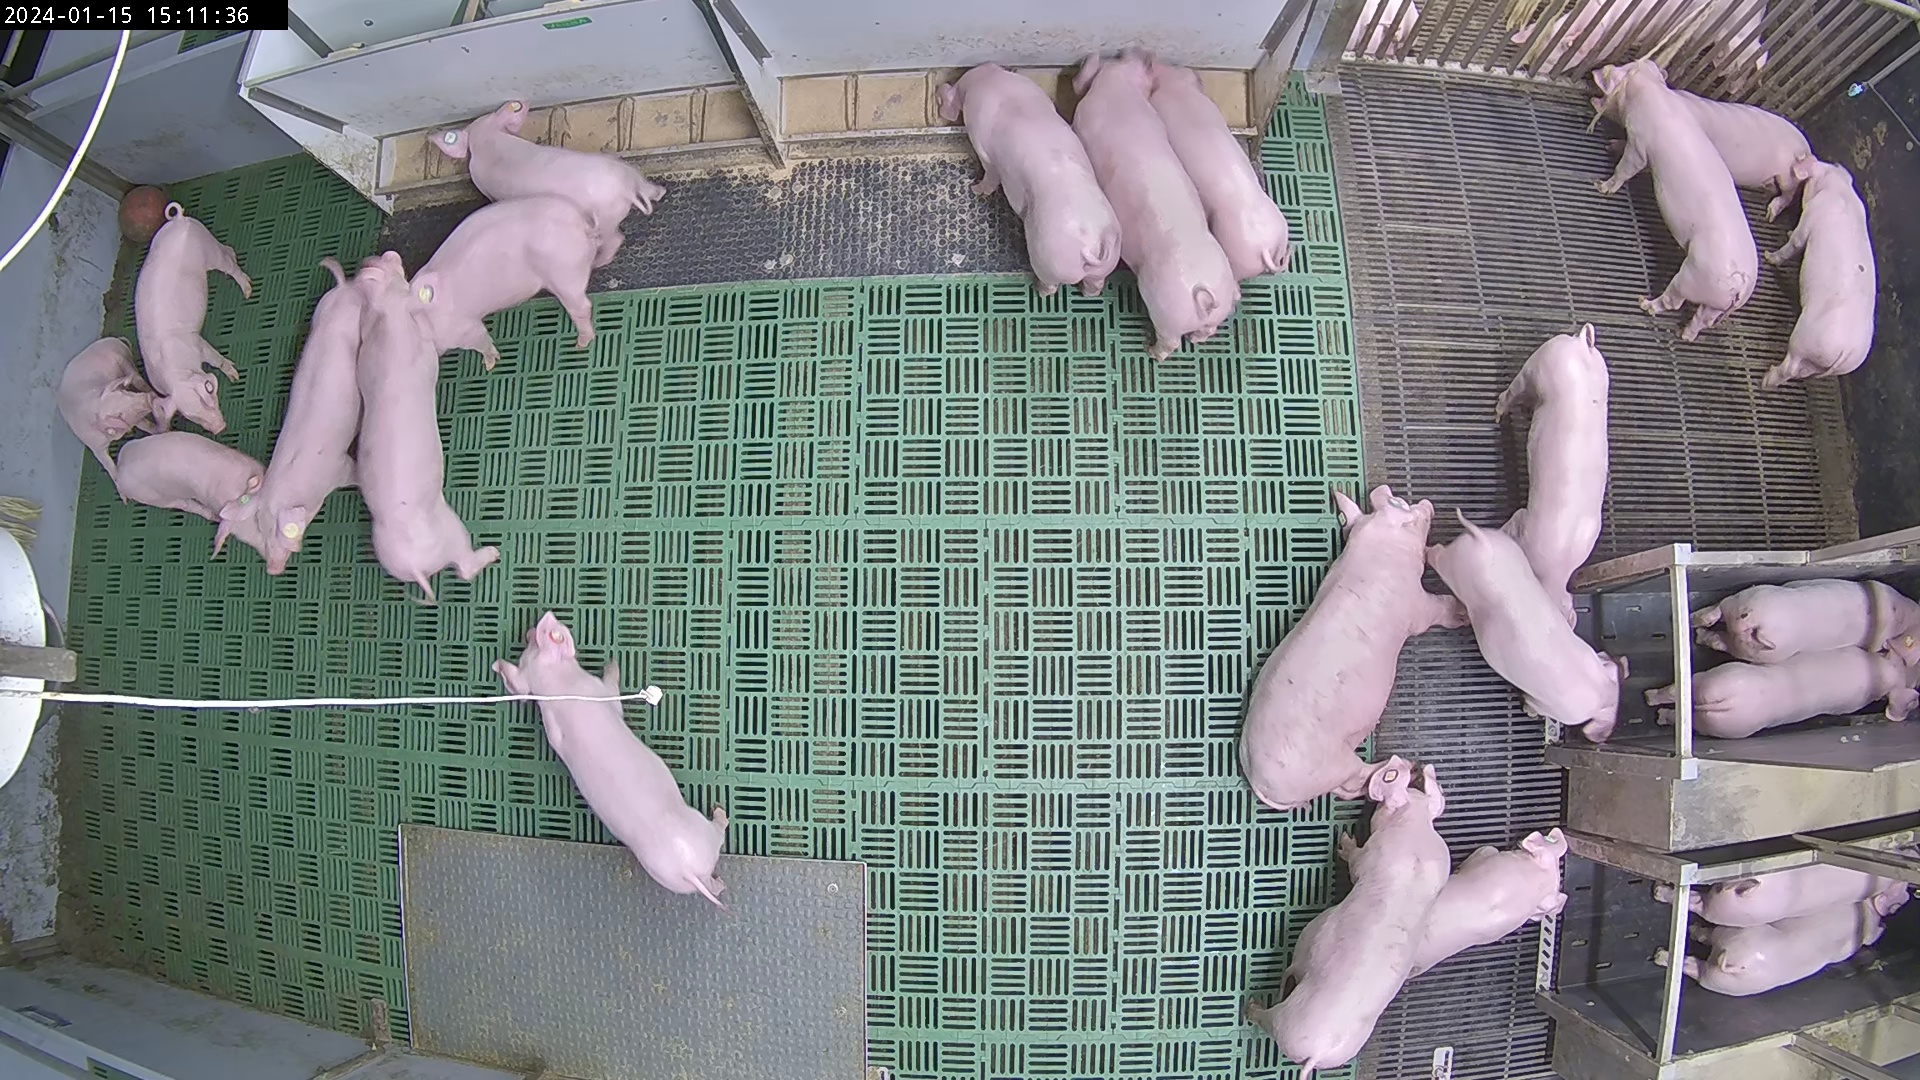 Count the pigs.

26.